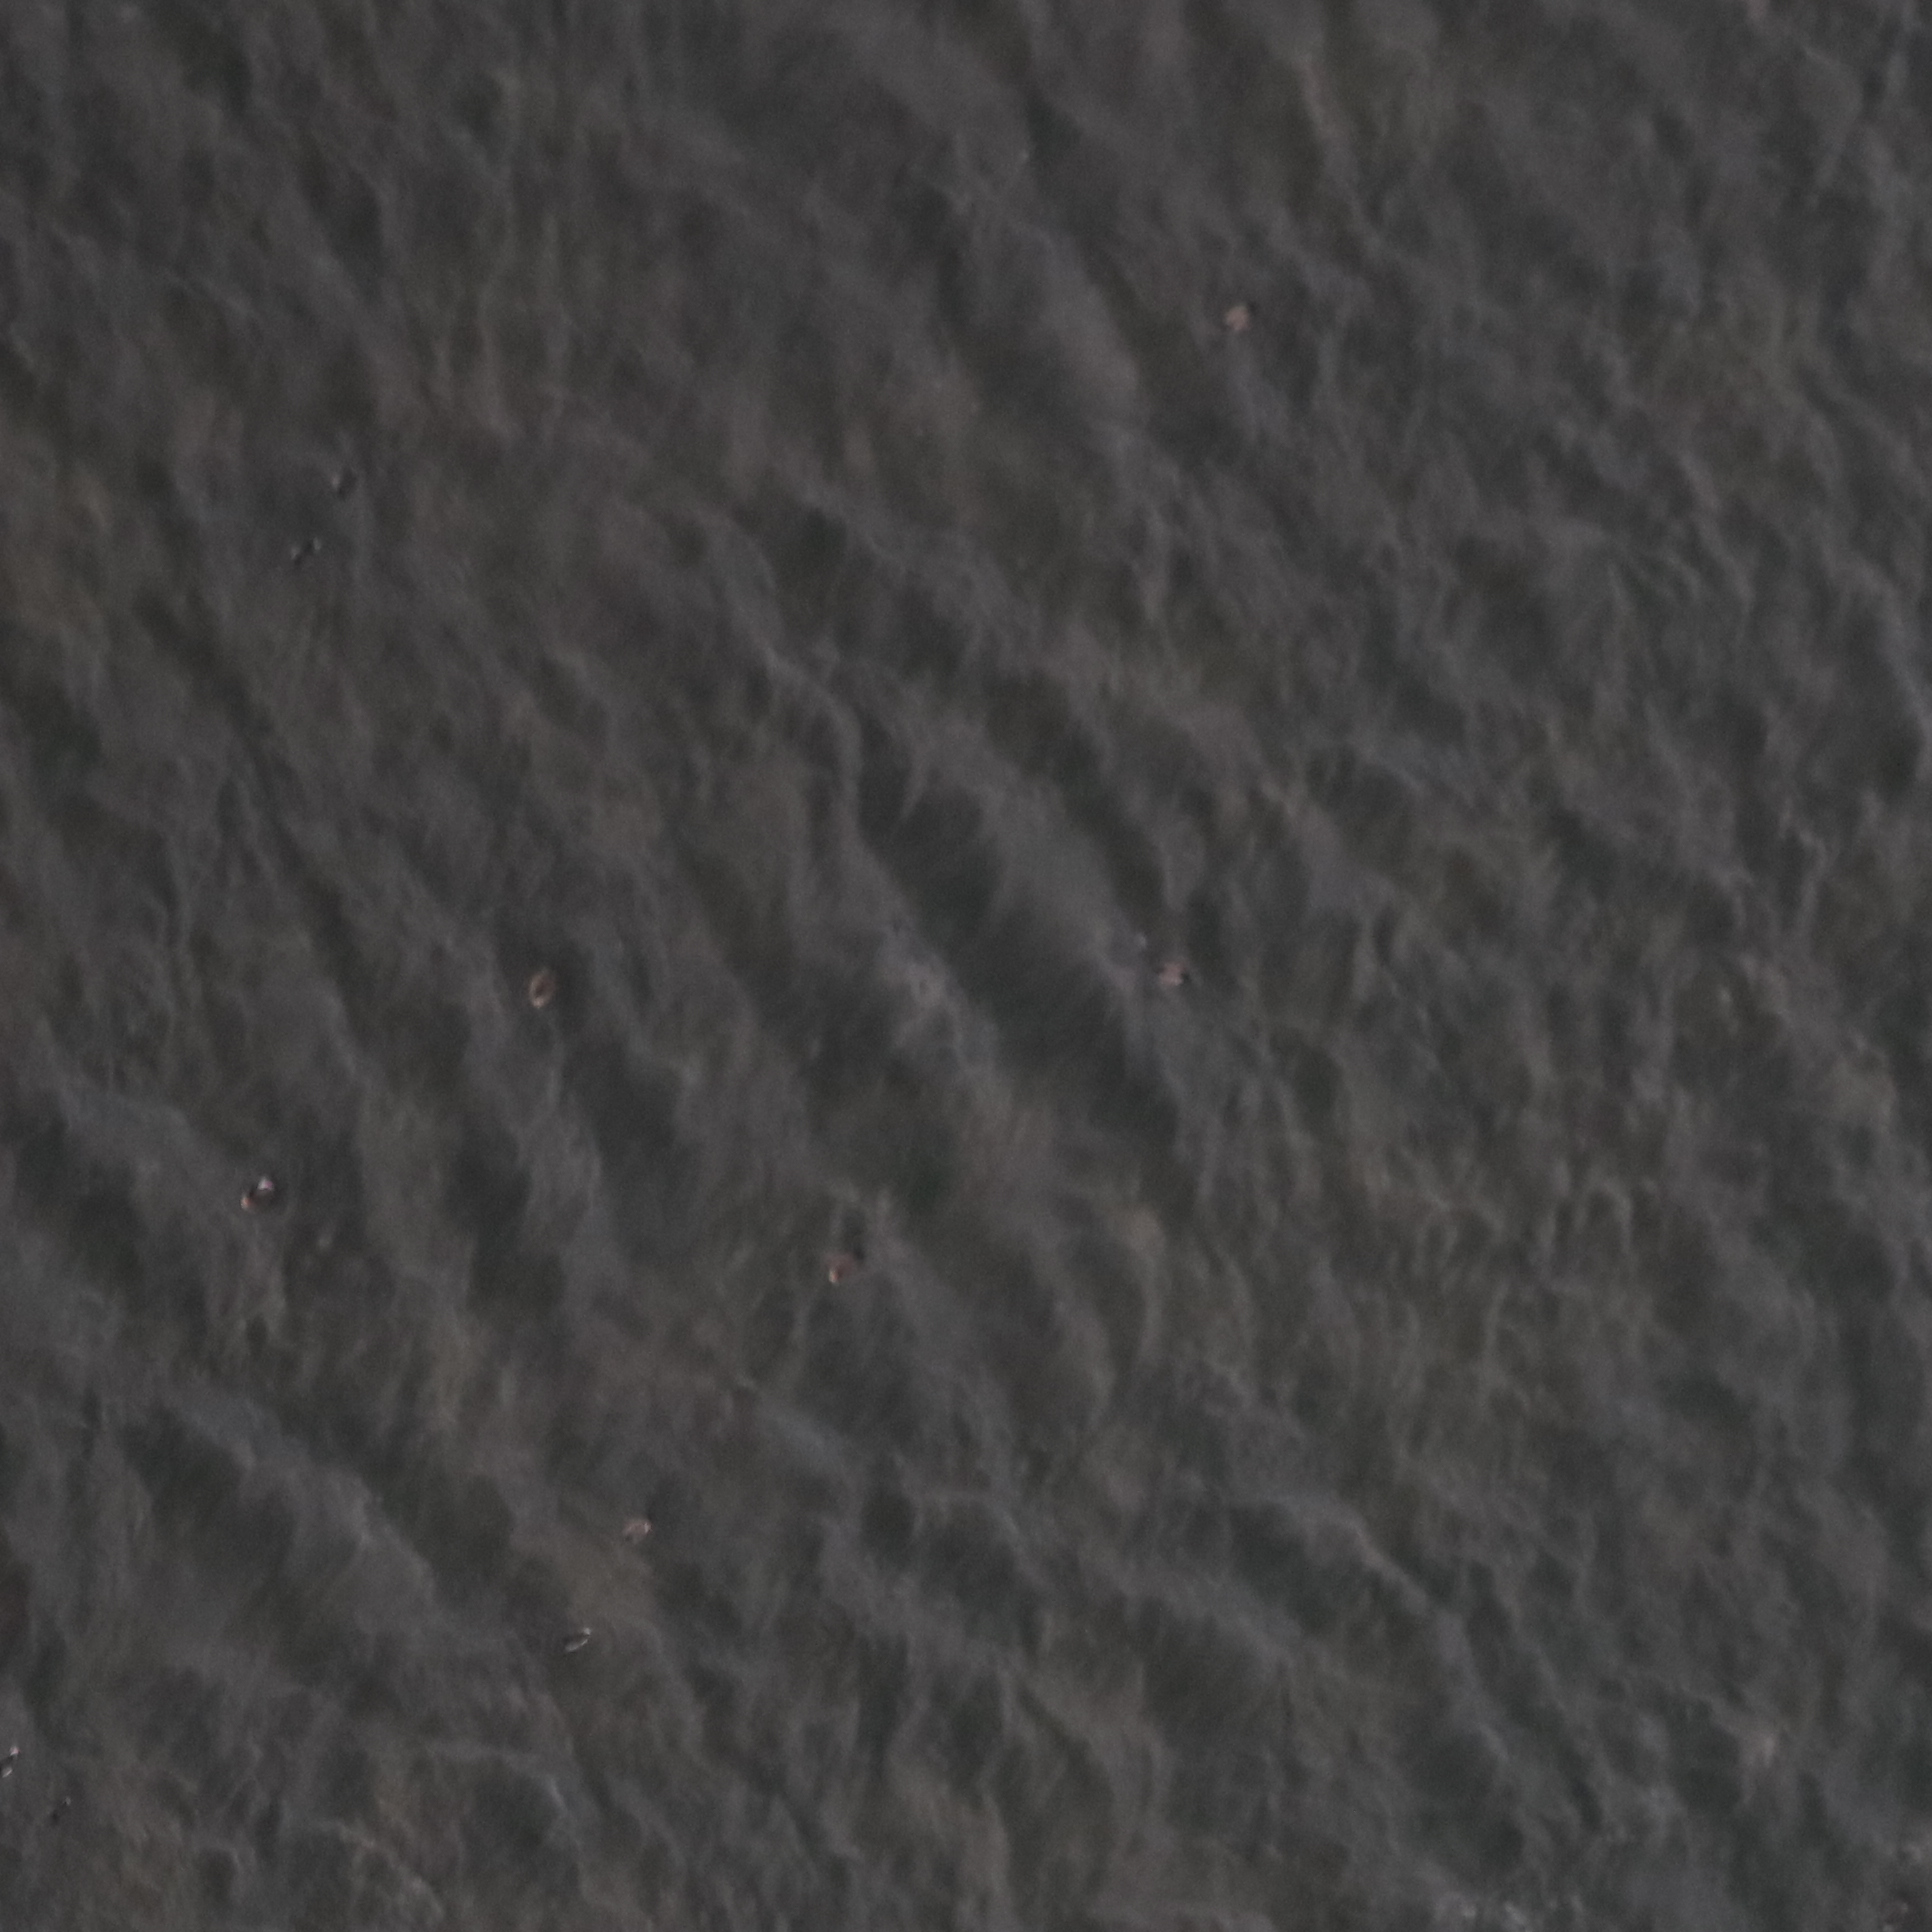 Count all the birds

12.